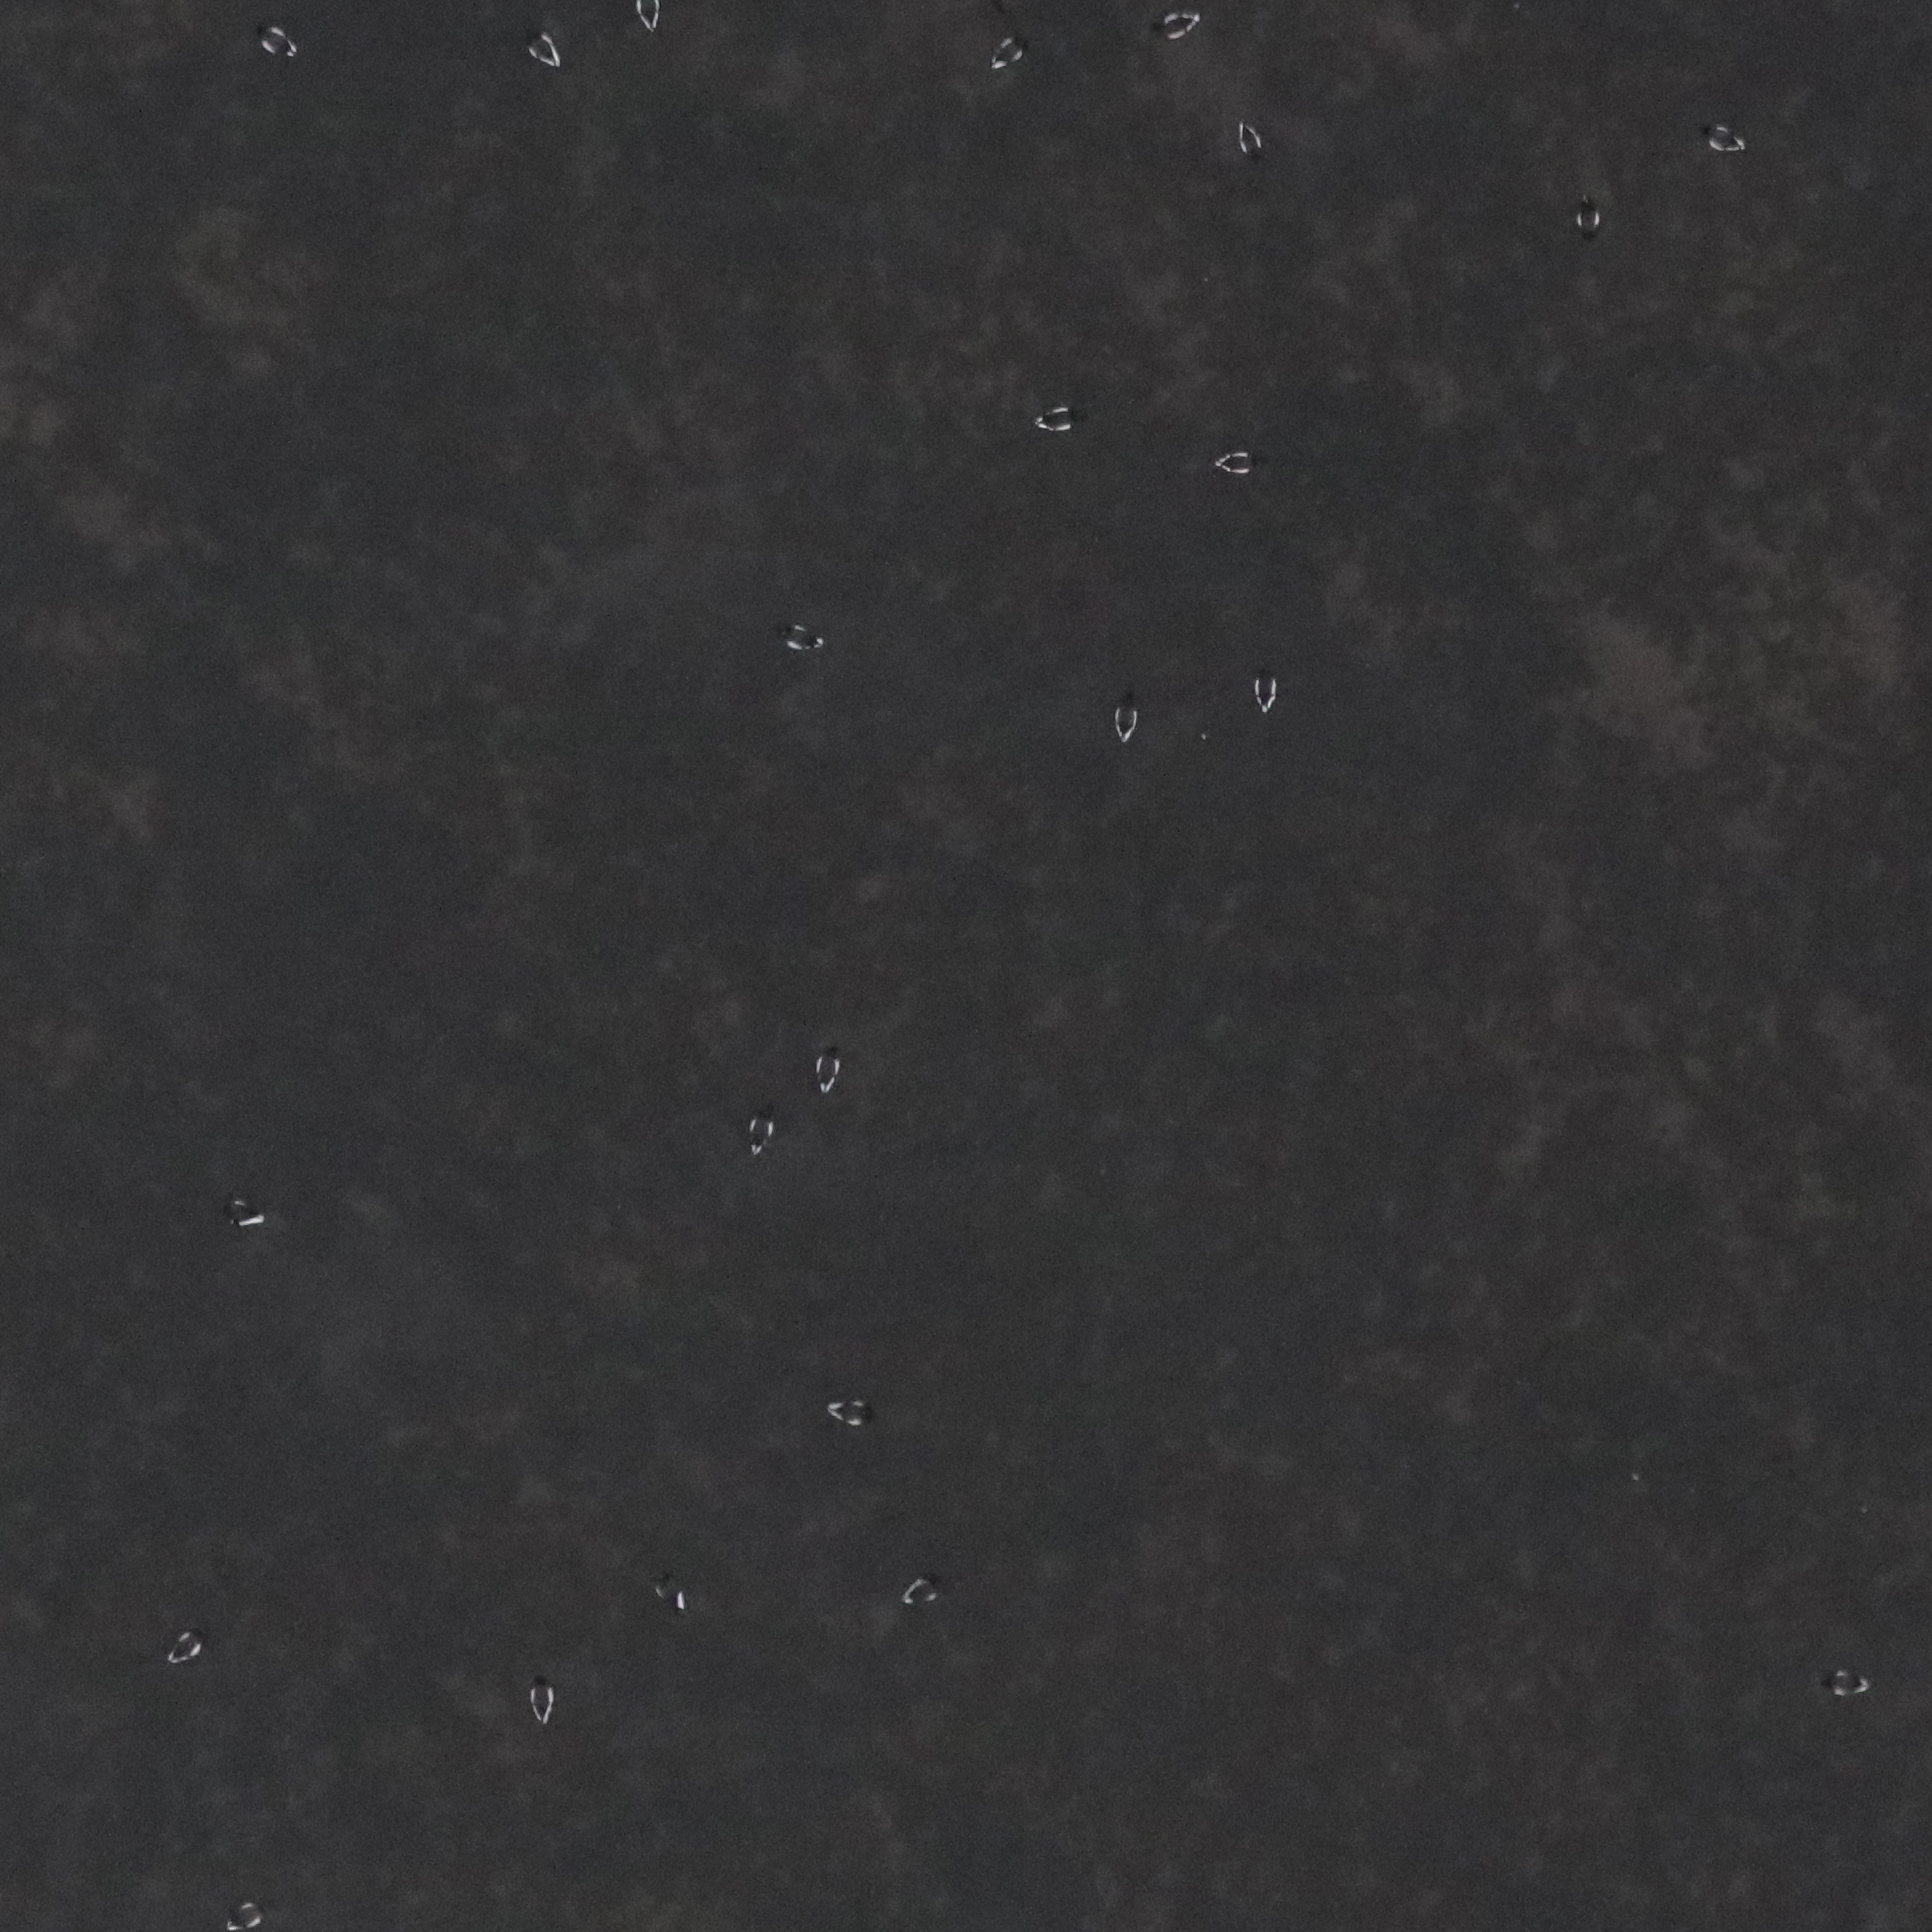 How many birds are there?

23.